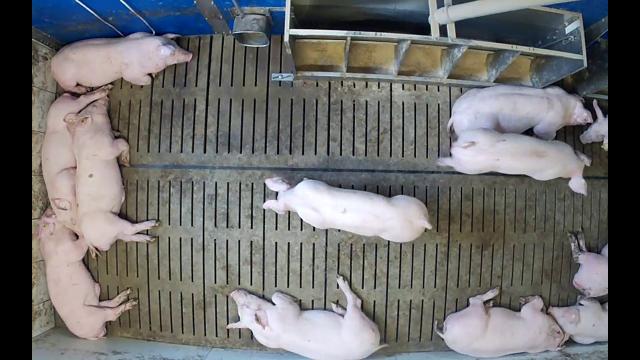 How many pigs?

12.